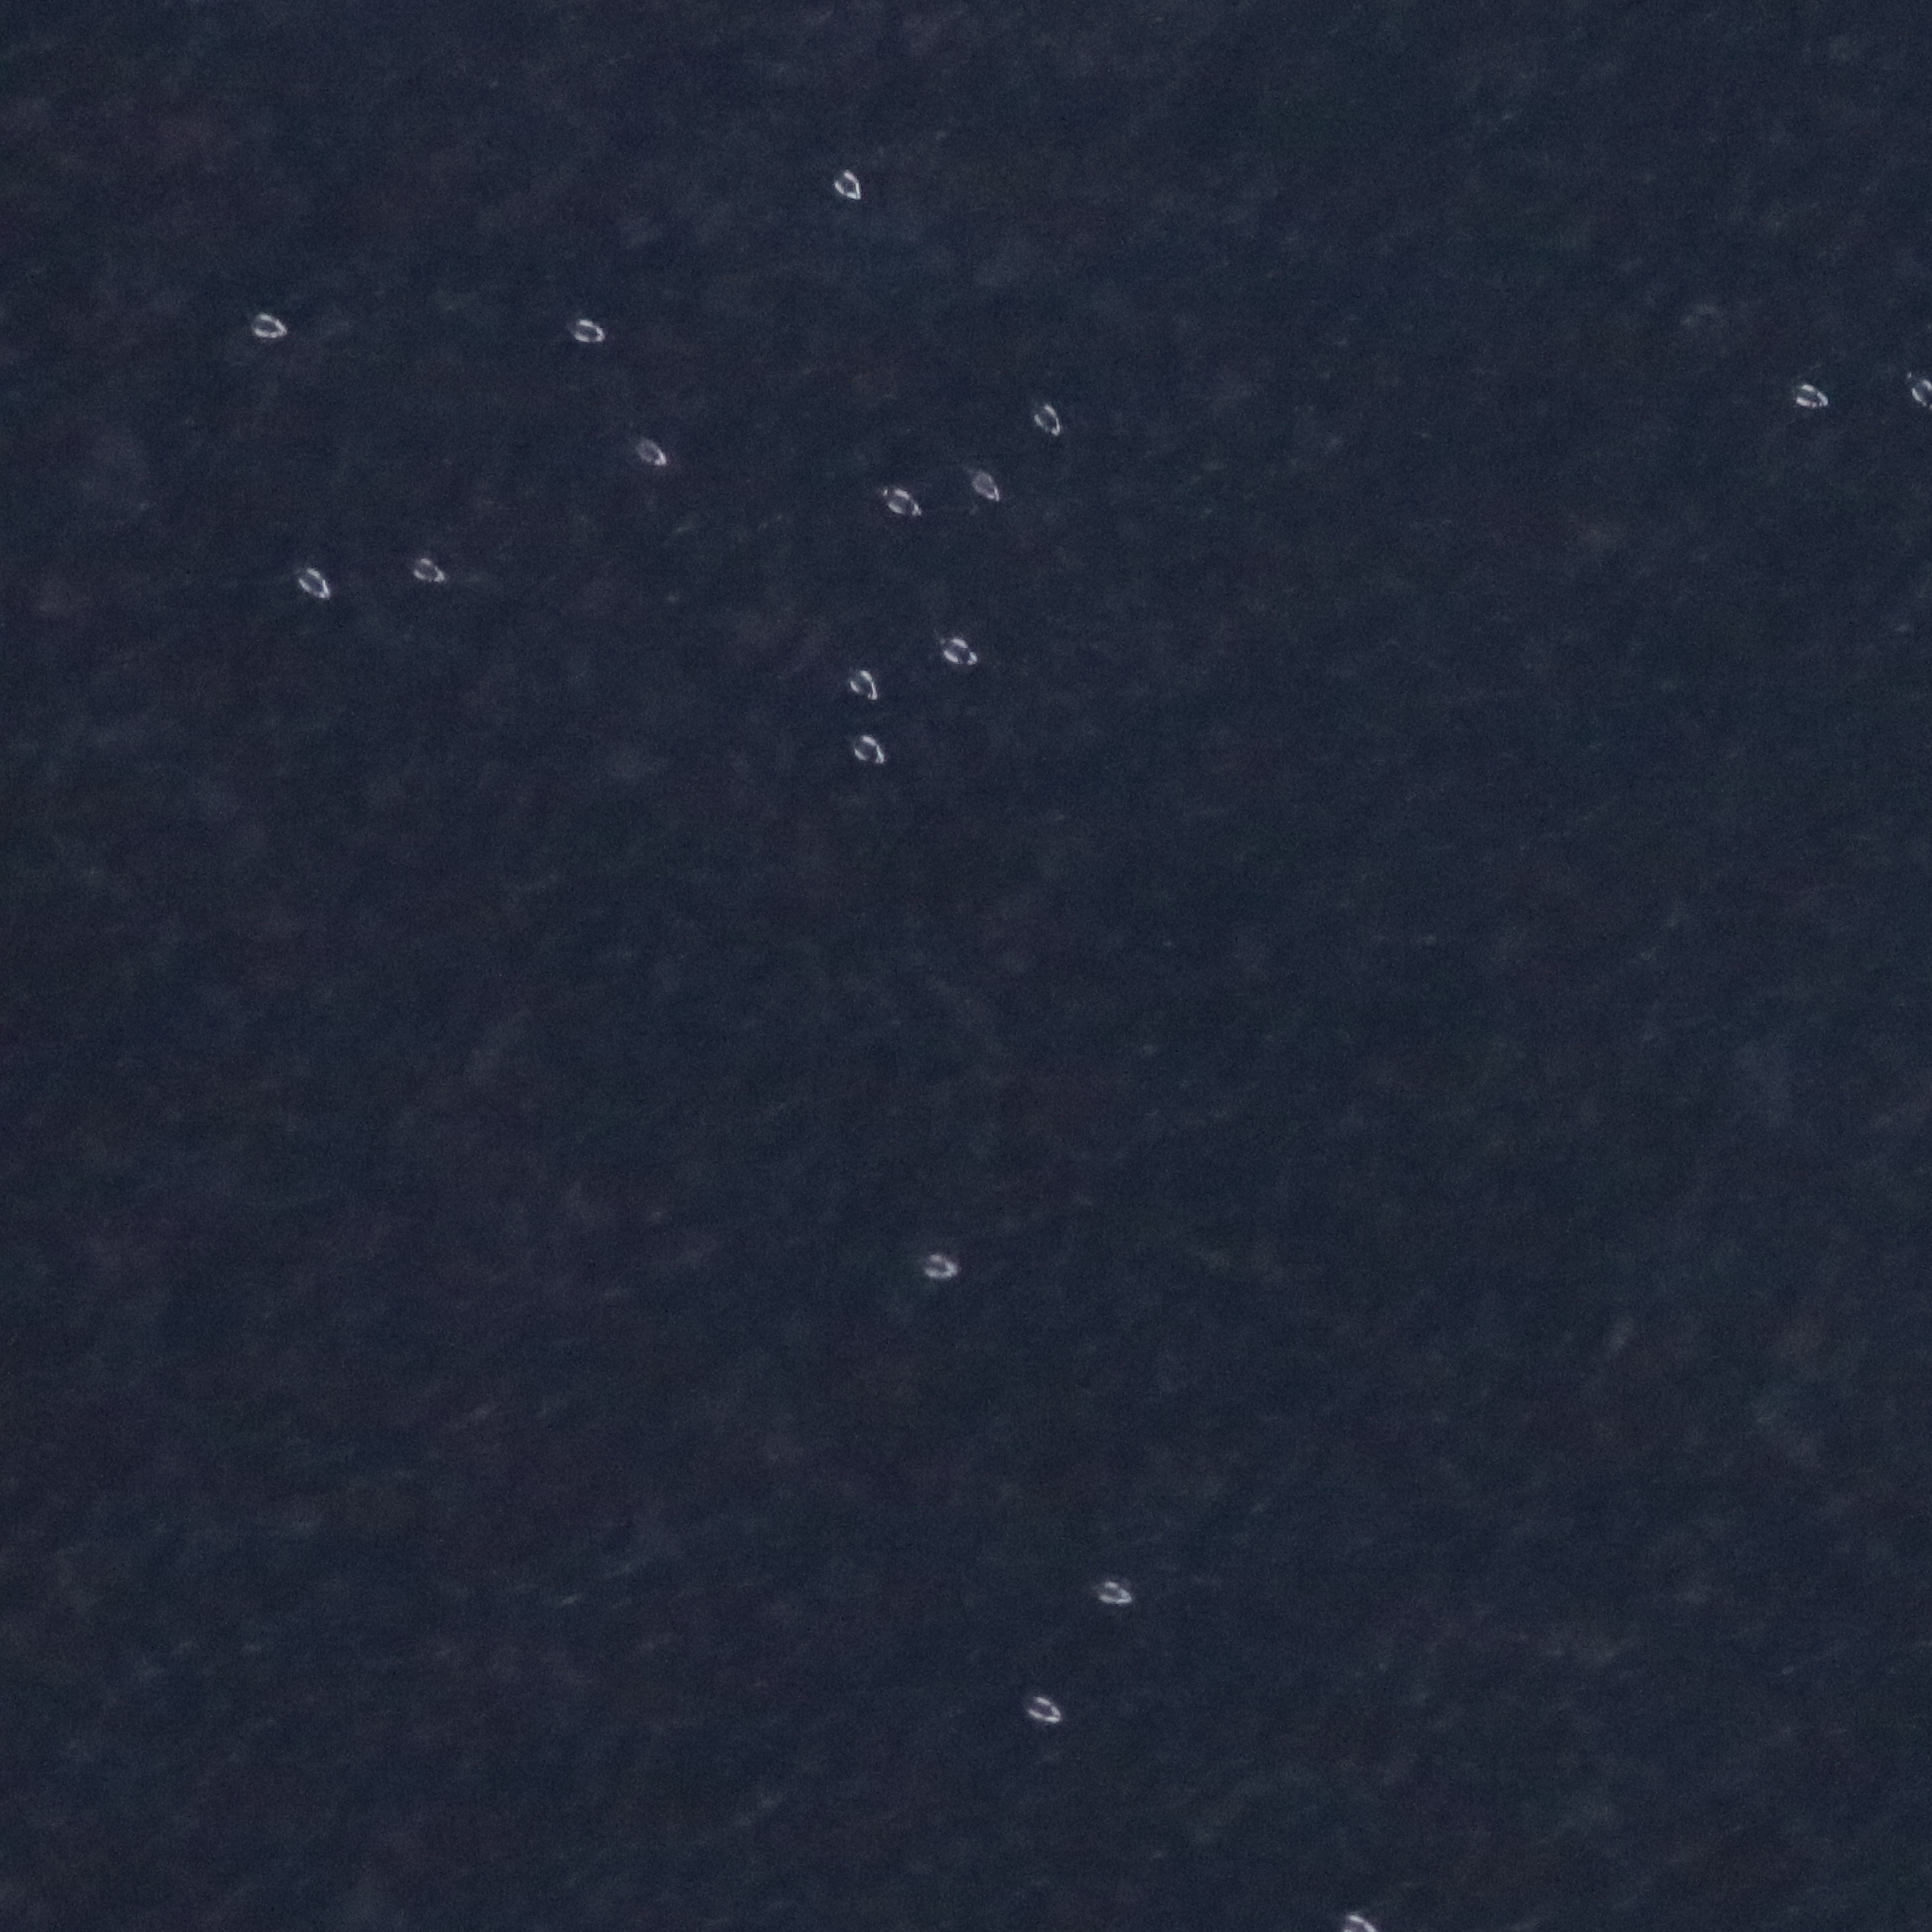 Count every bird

18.